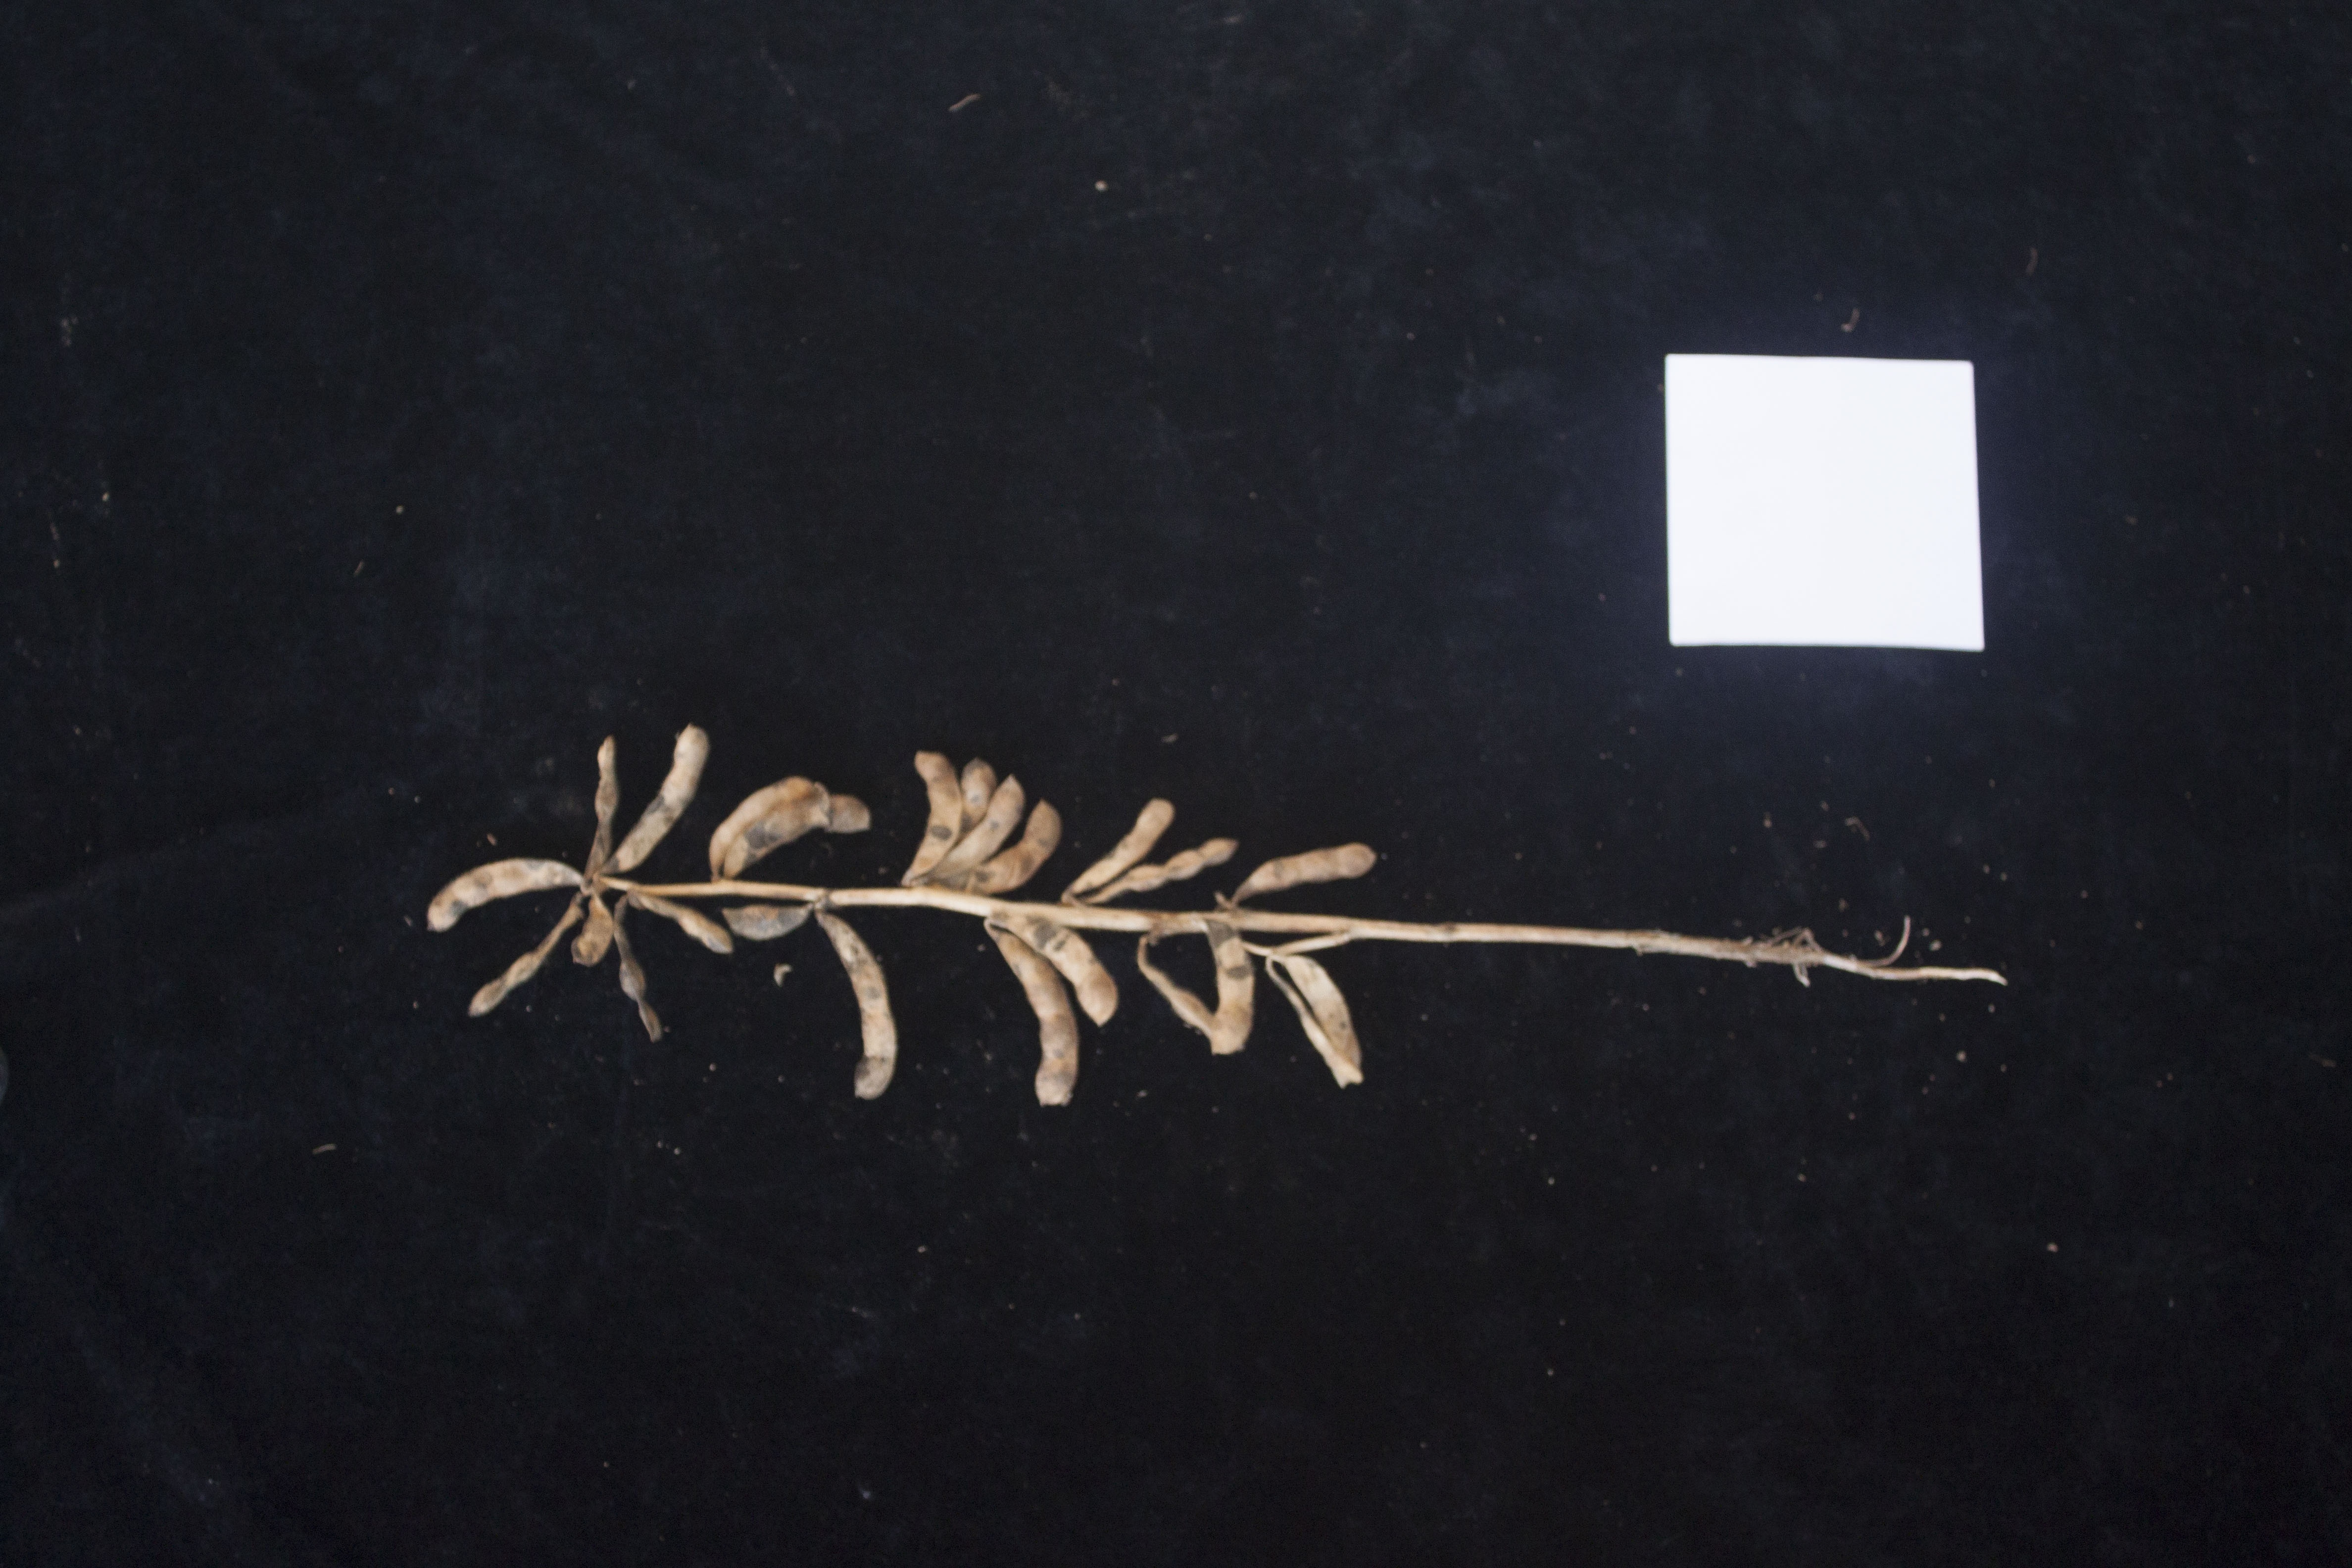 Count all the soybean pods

23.